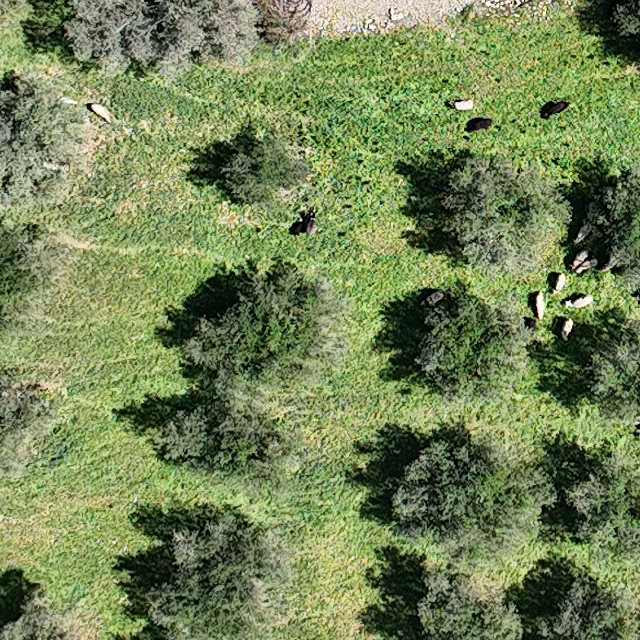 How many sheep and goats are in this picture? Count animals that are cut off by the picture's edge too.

16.